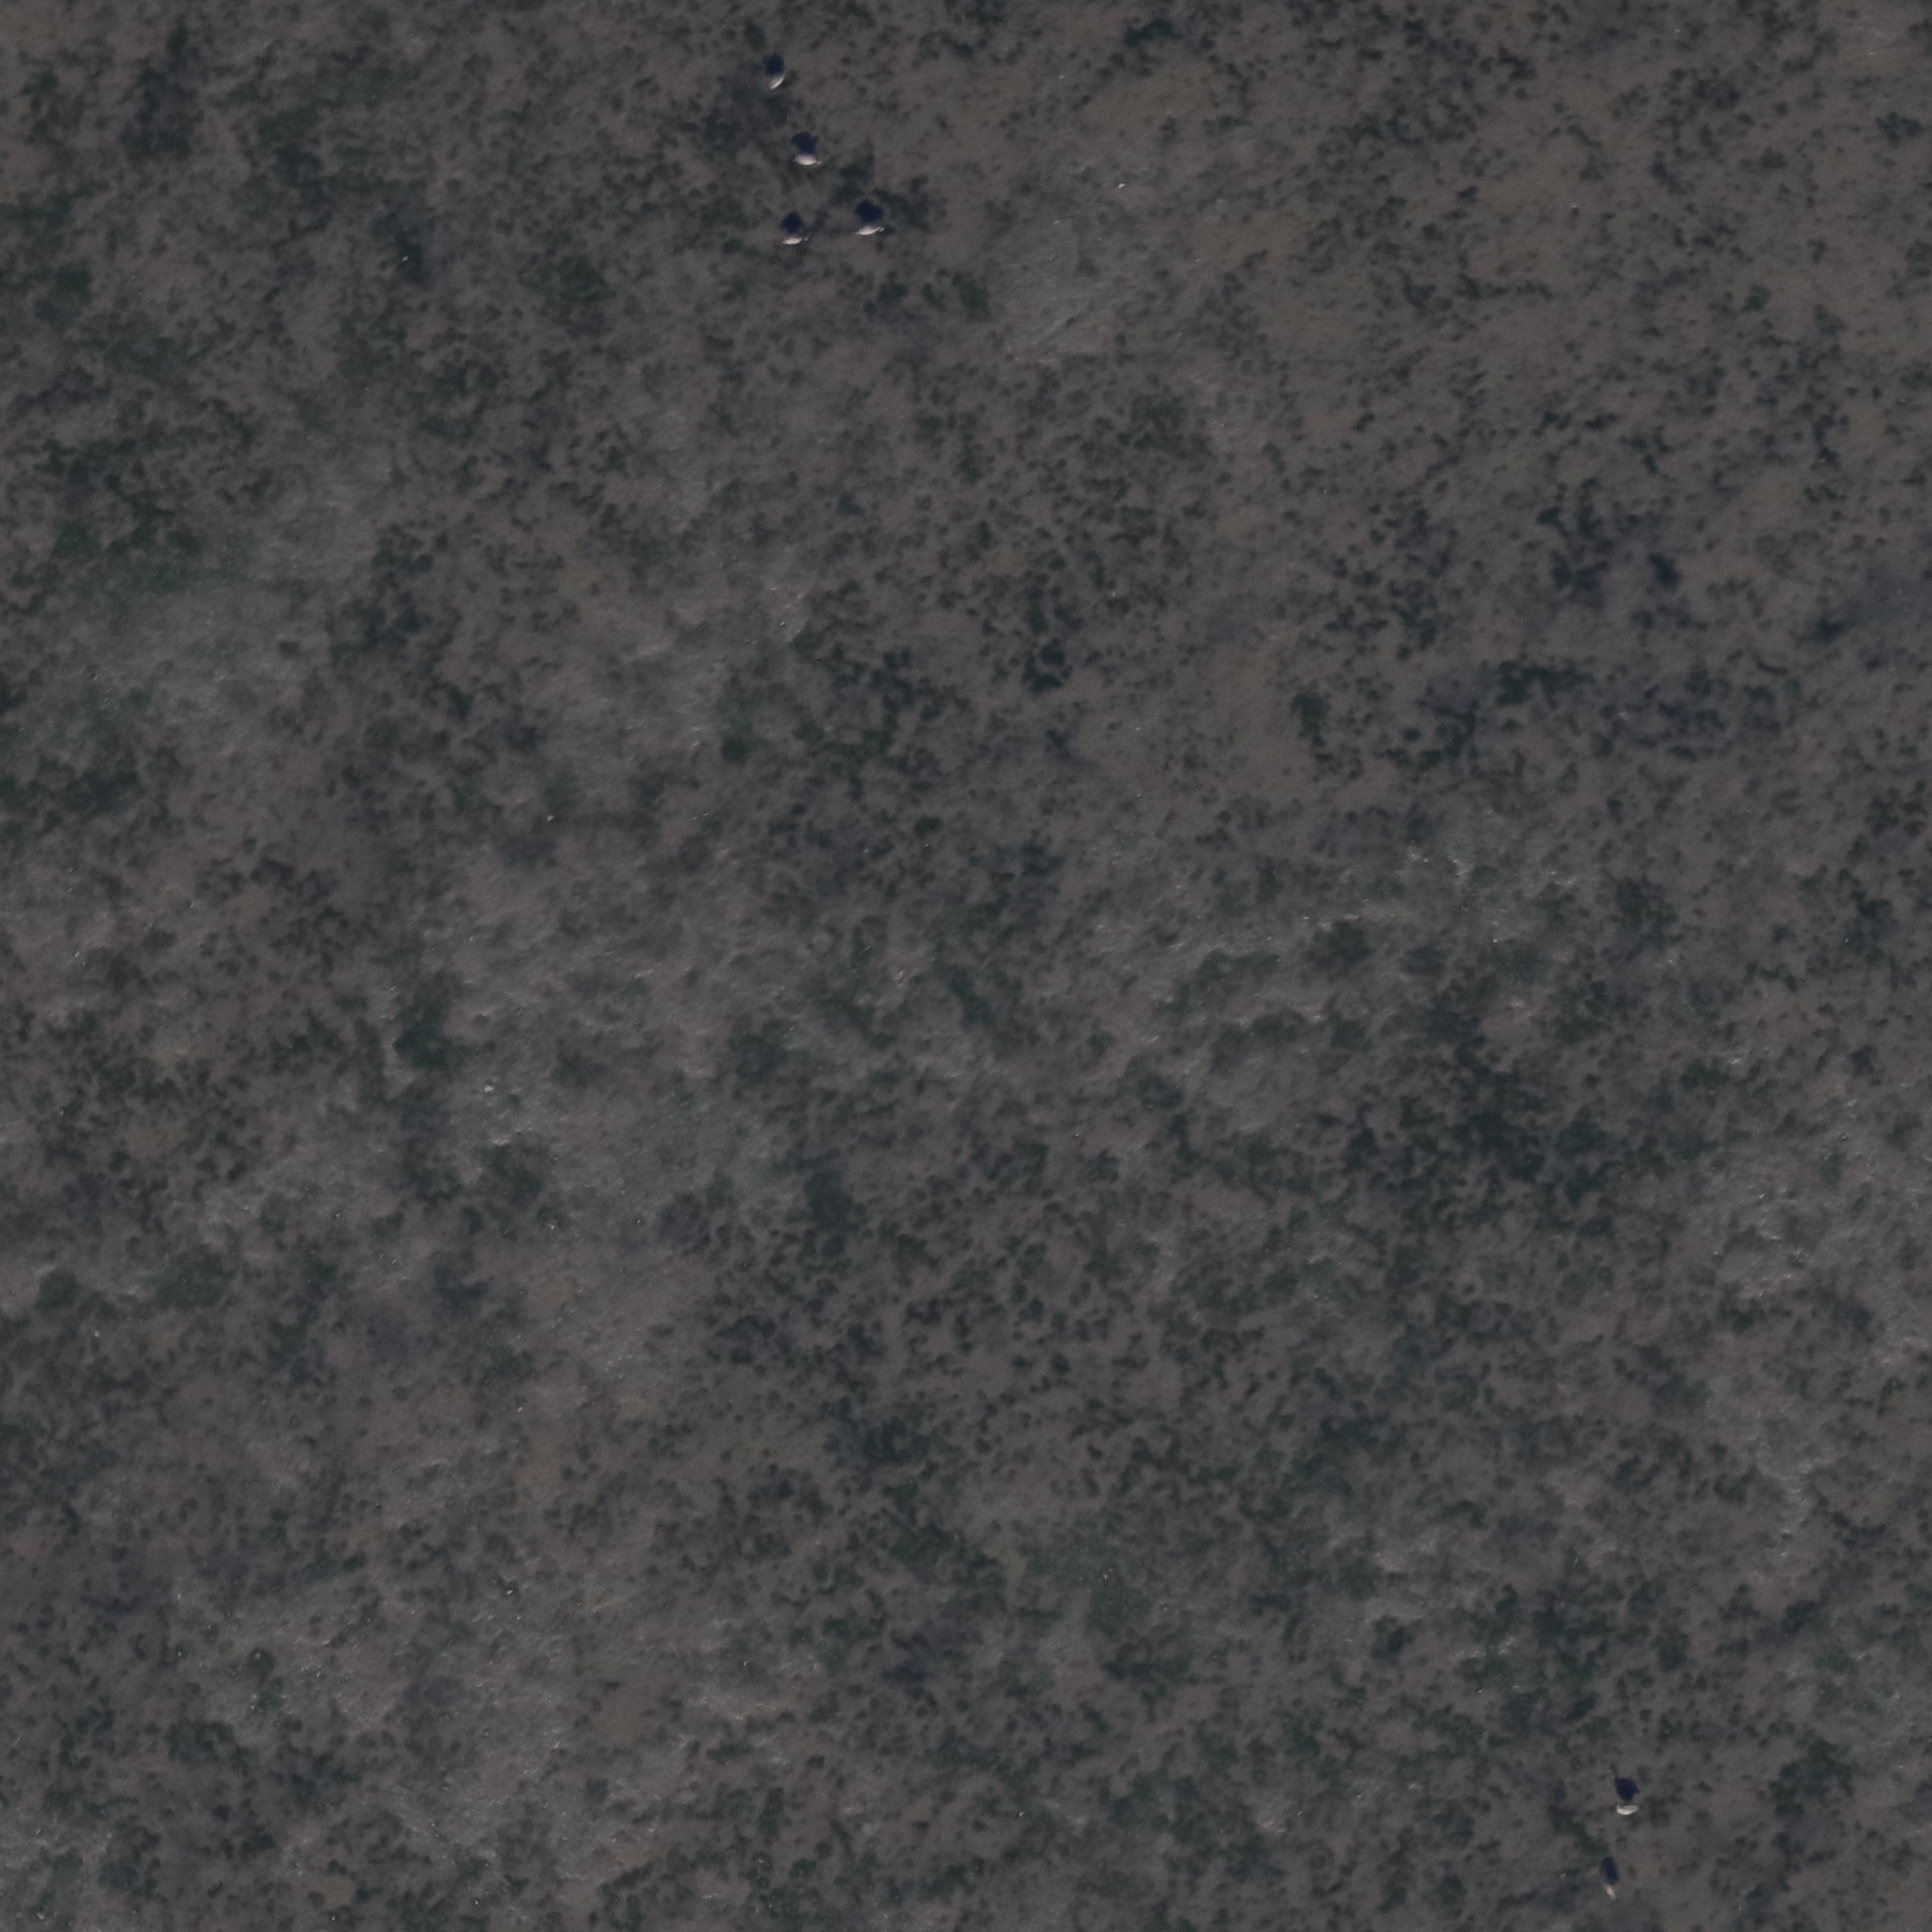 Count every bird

6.